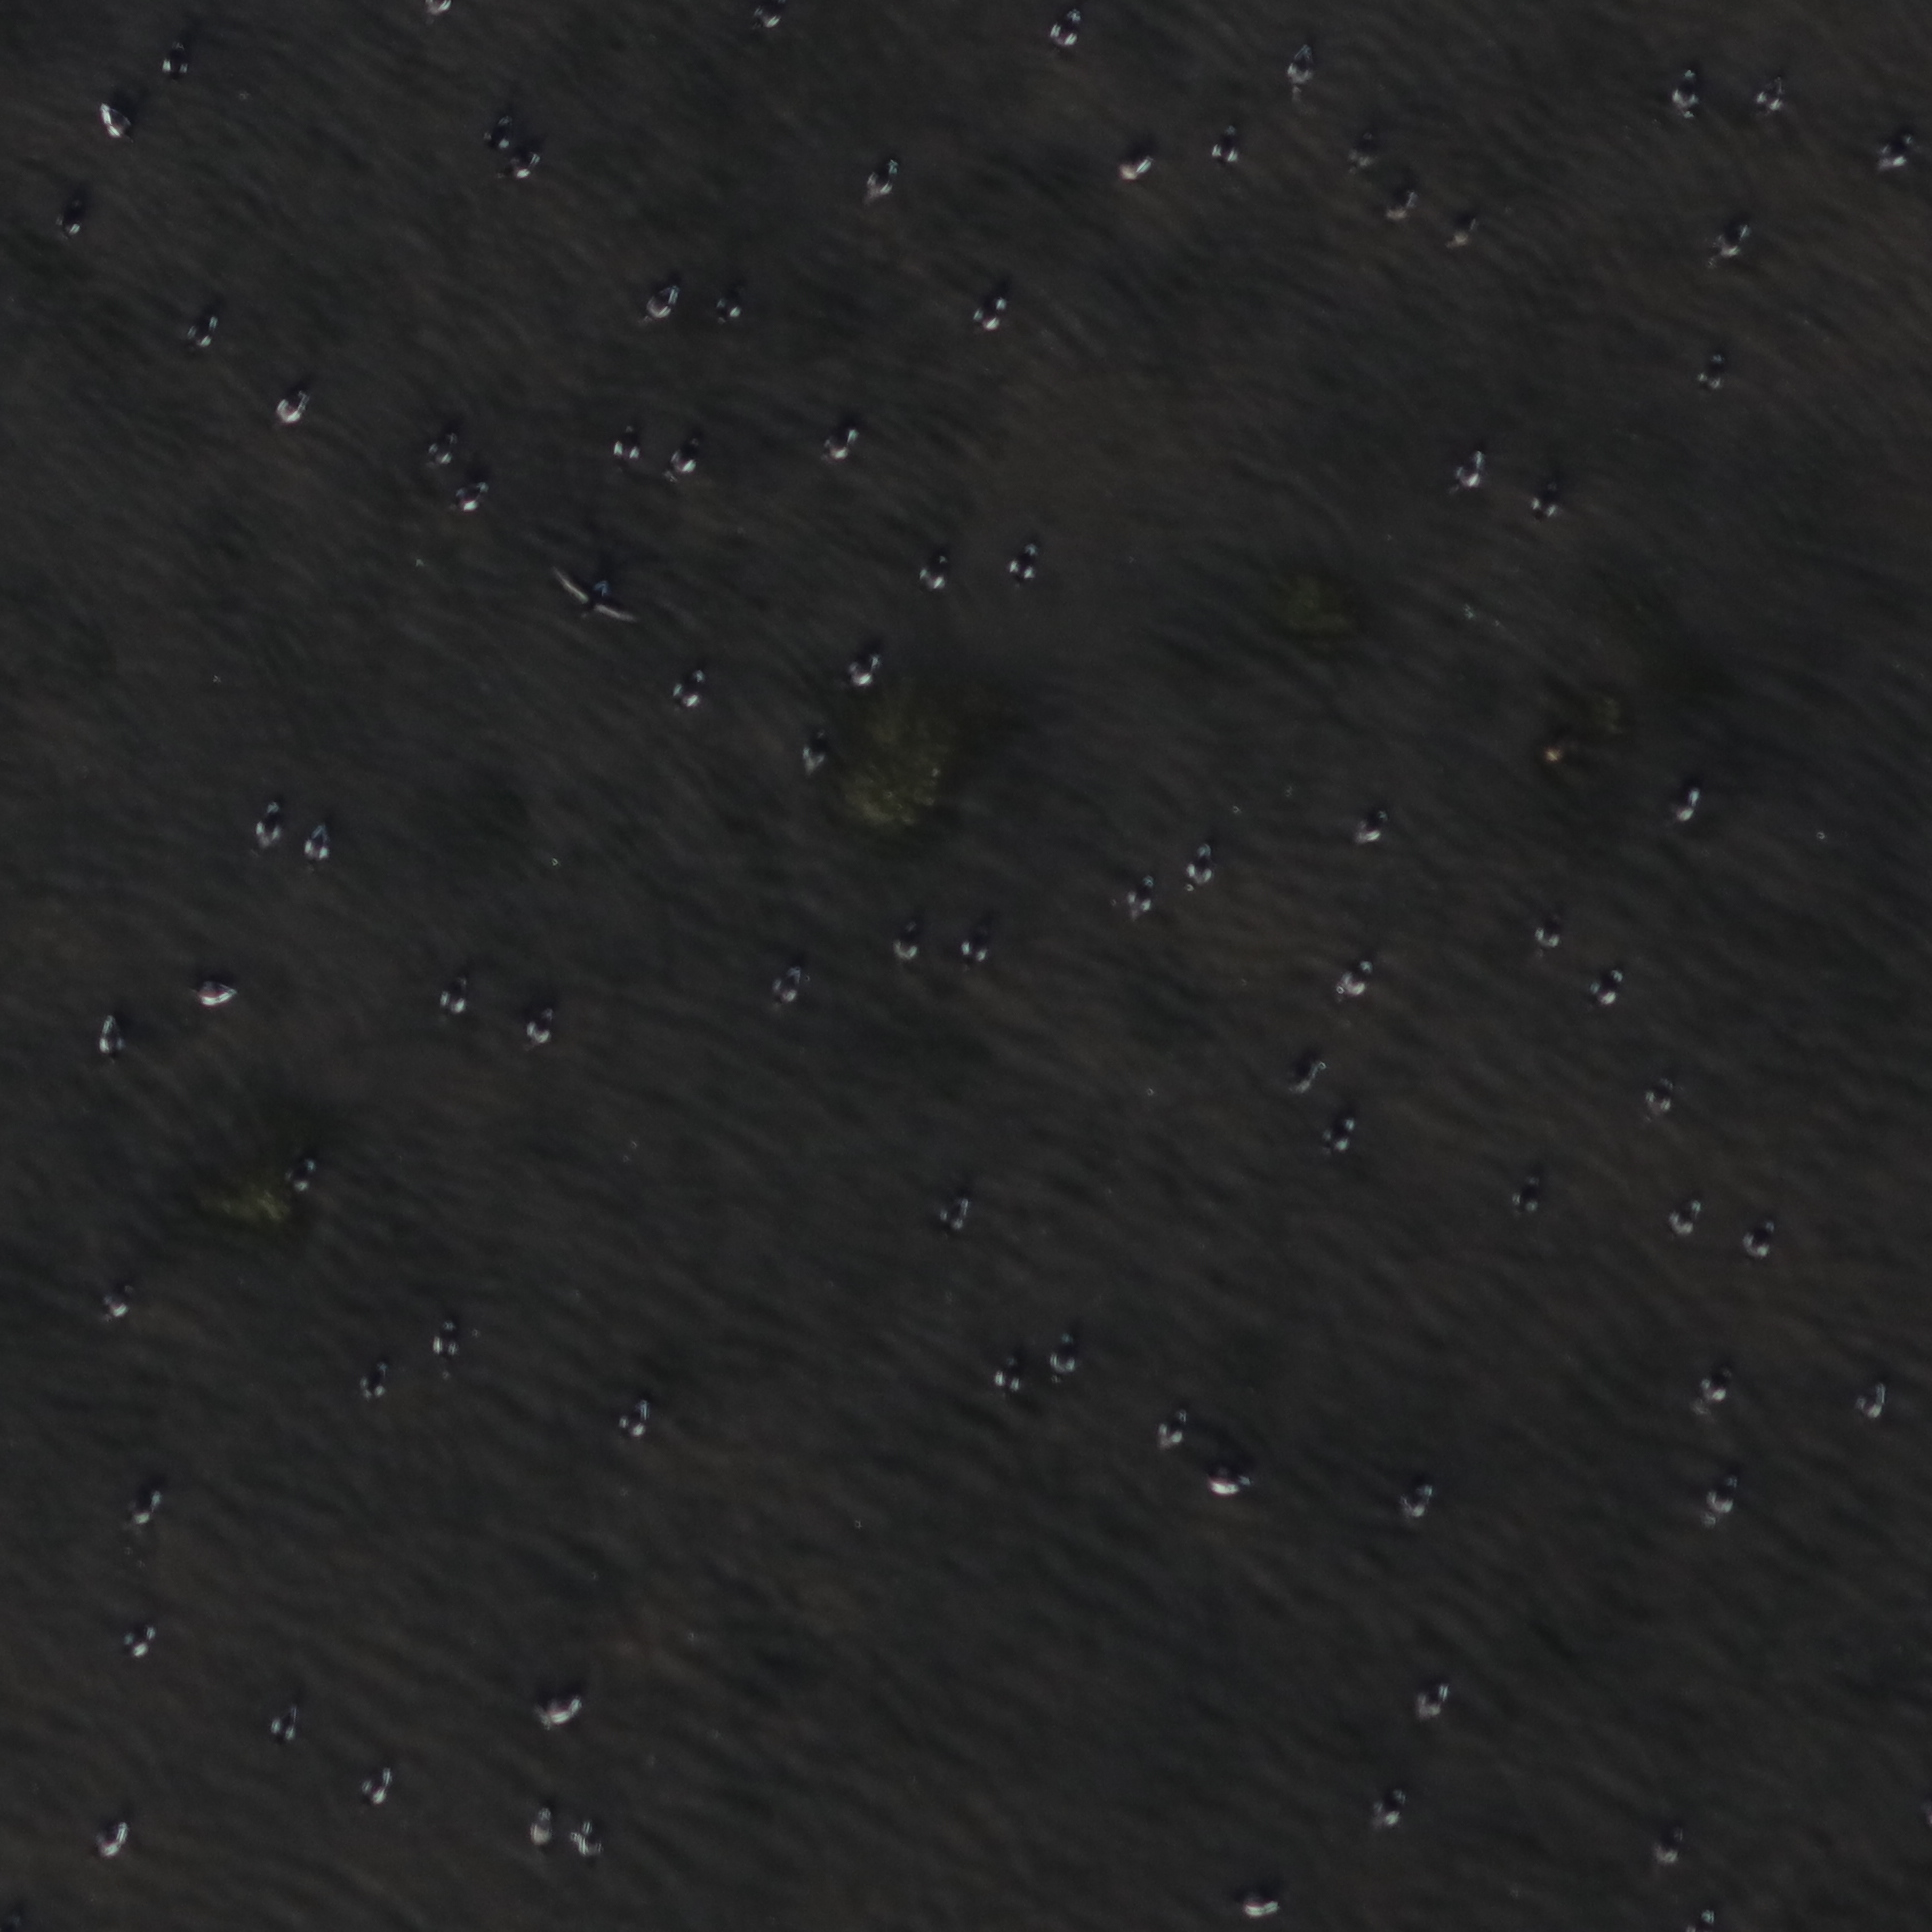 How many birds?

86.